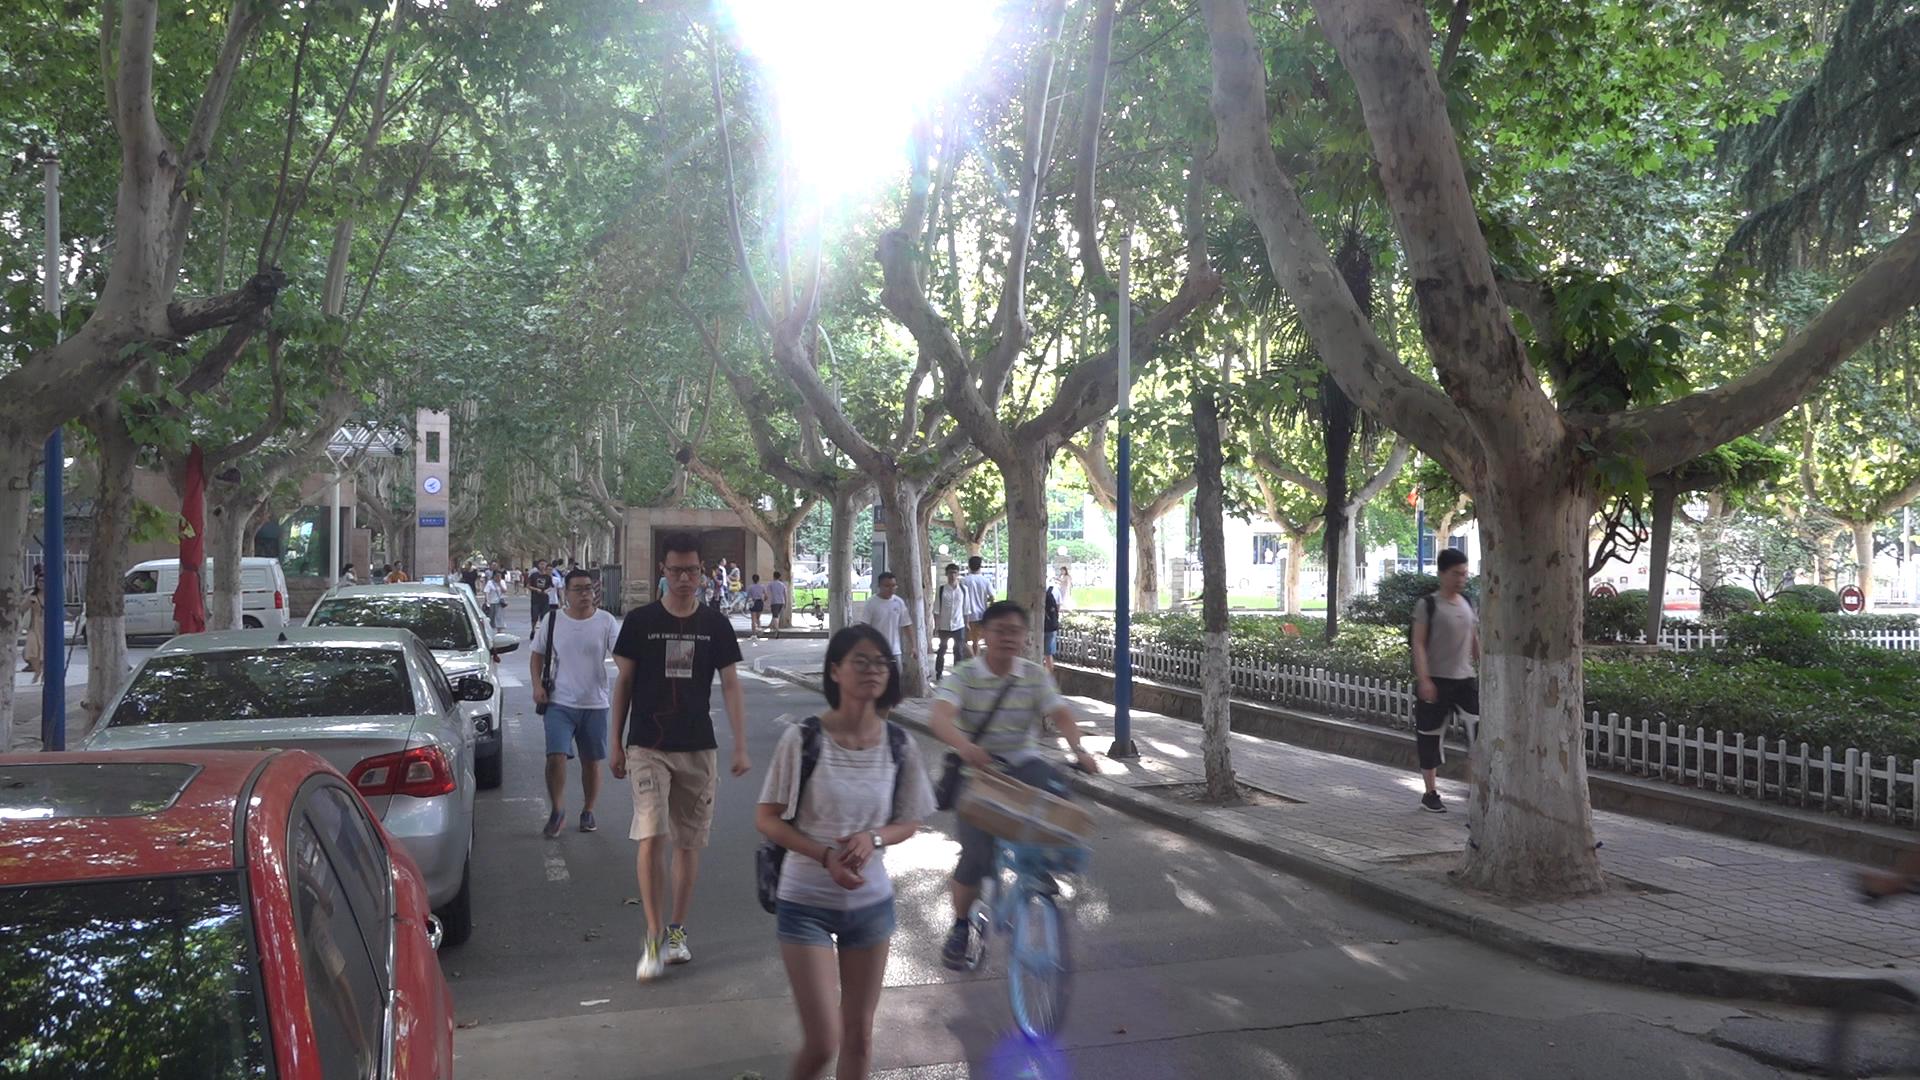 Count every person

25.